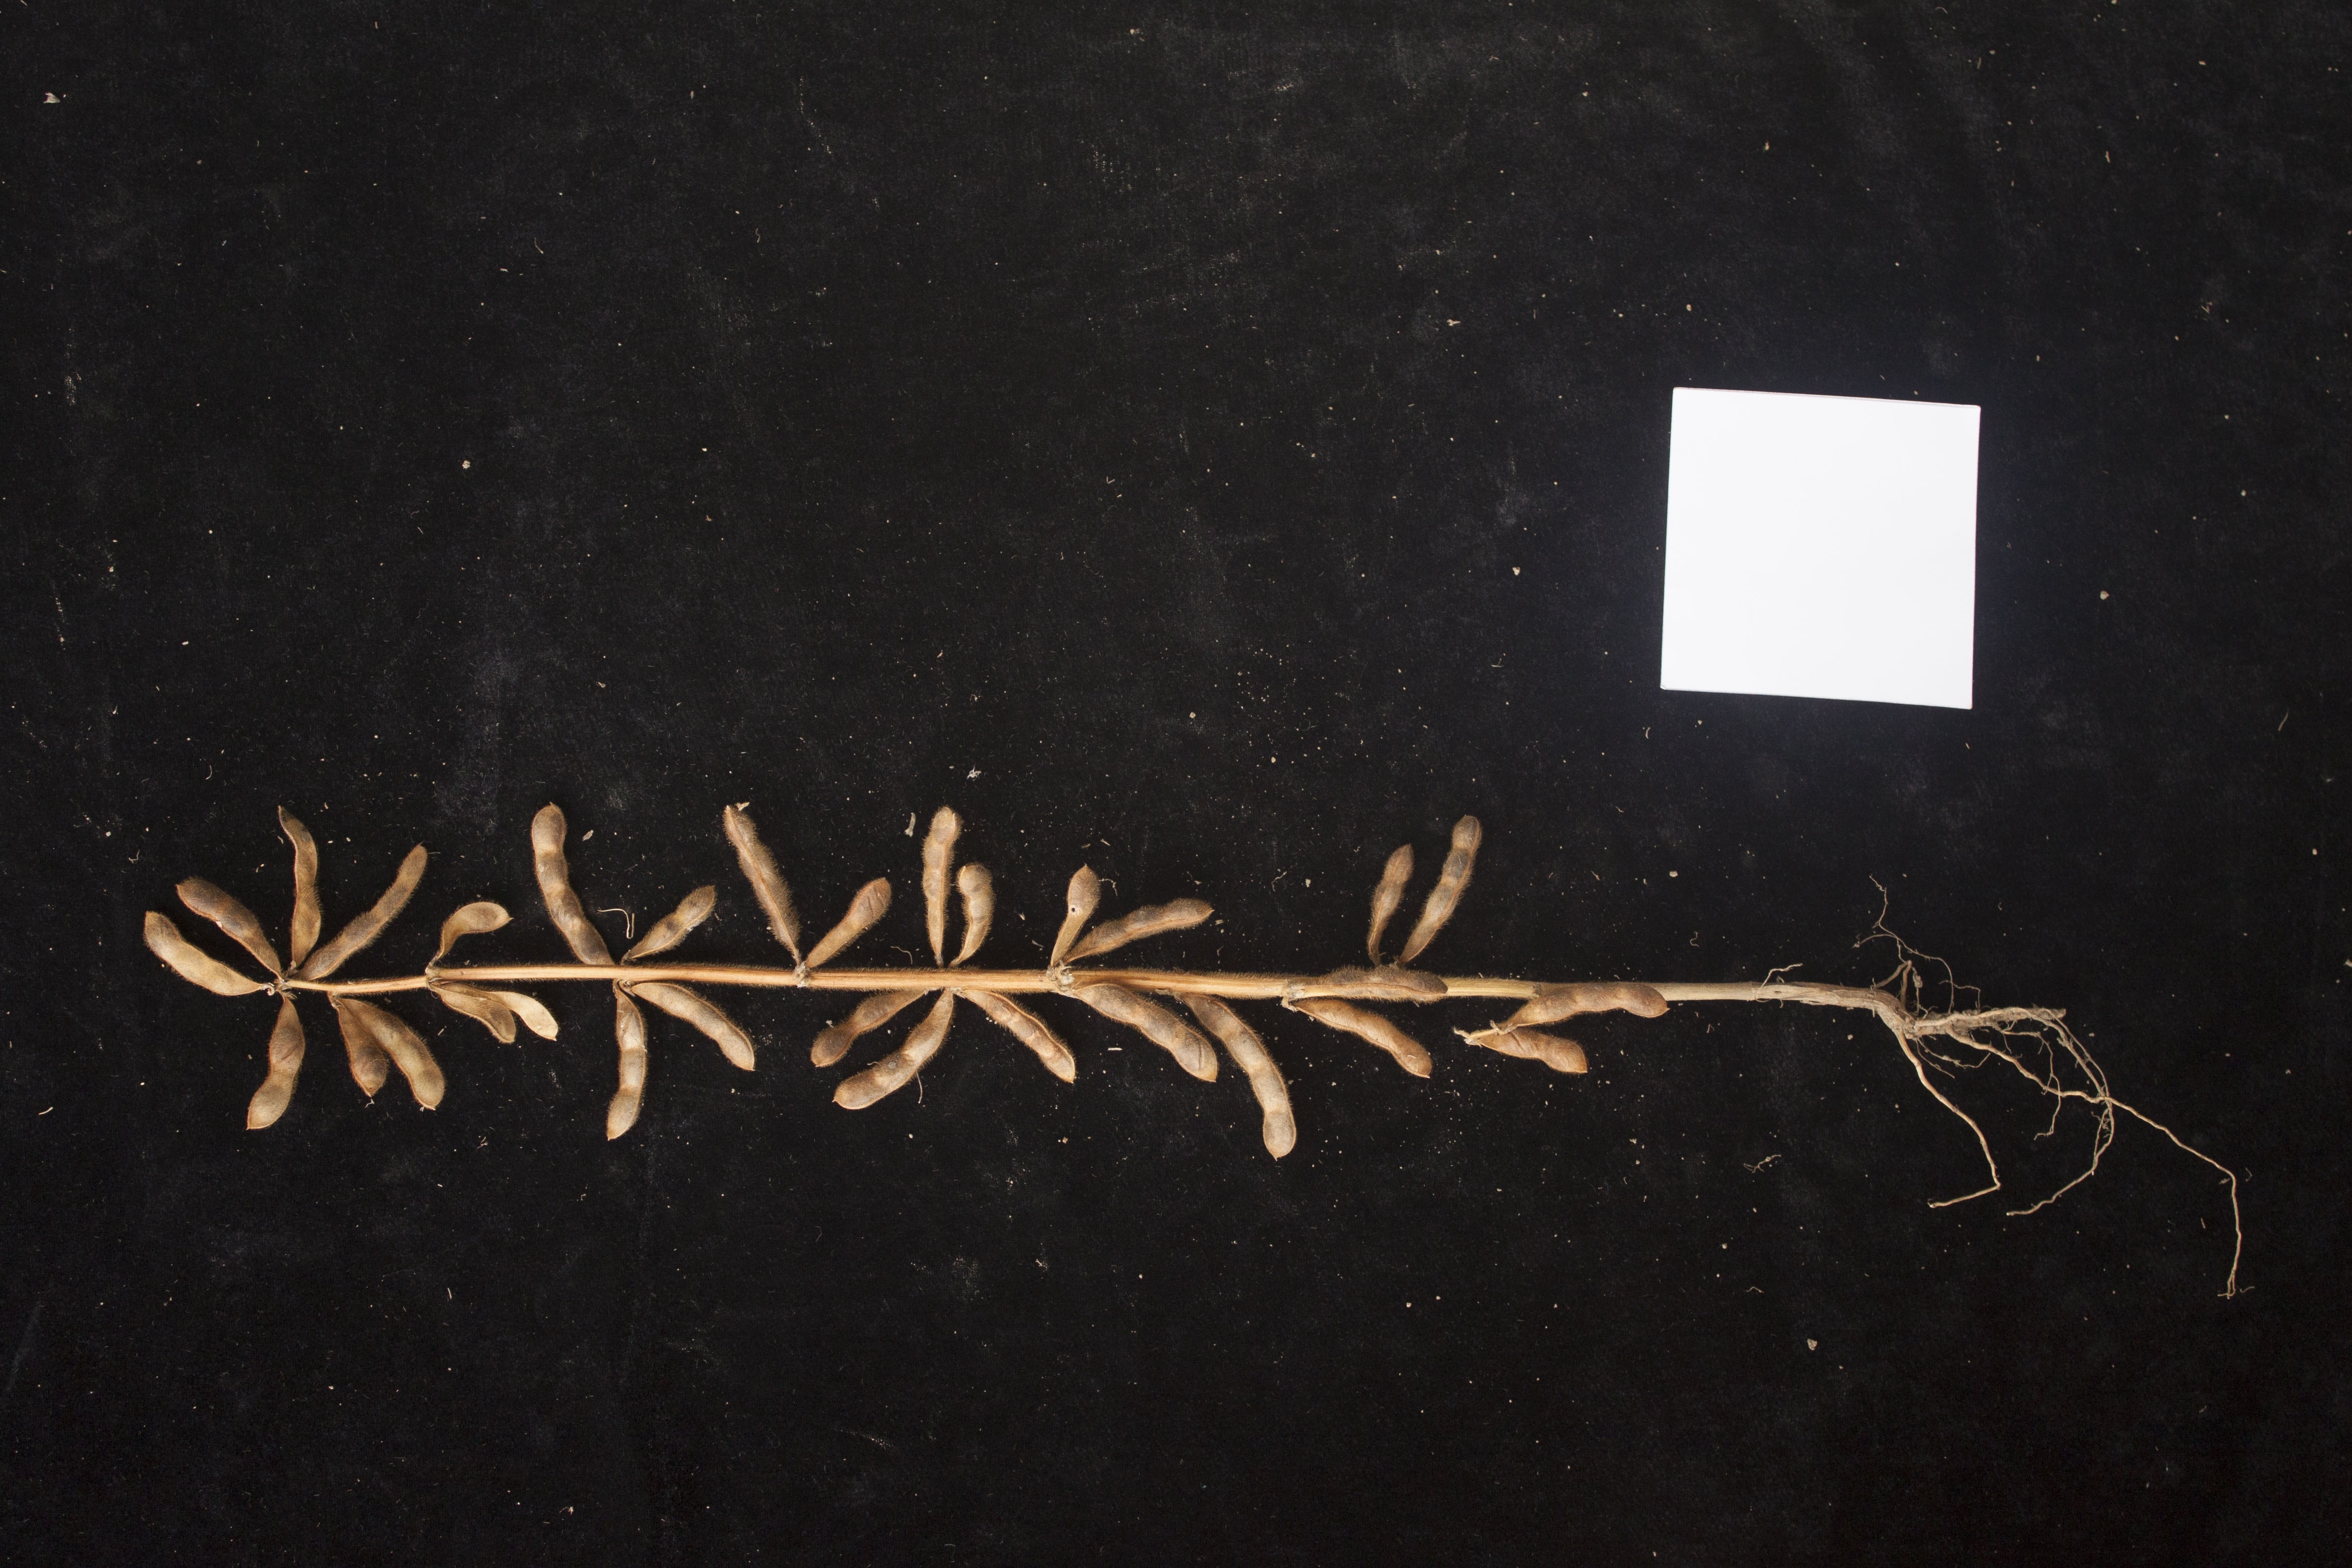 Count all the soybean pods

28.